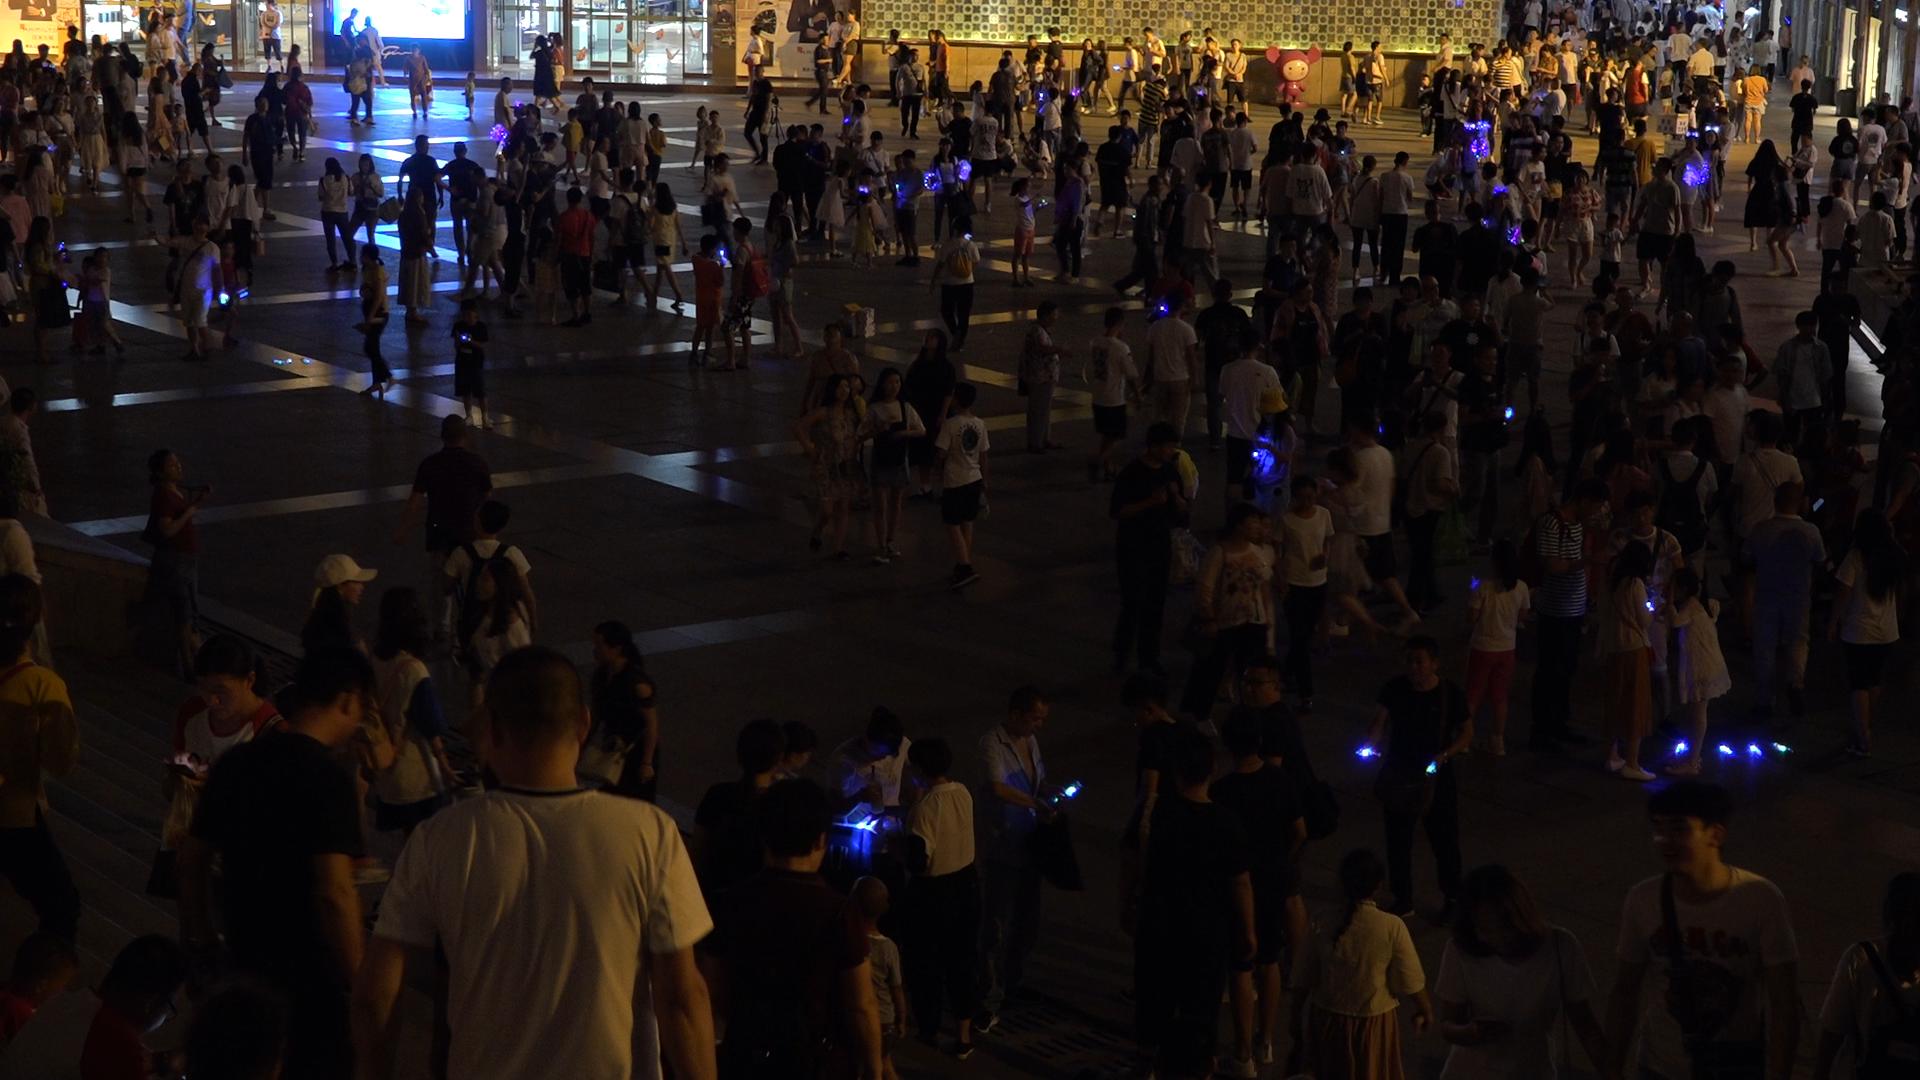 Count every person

303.